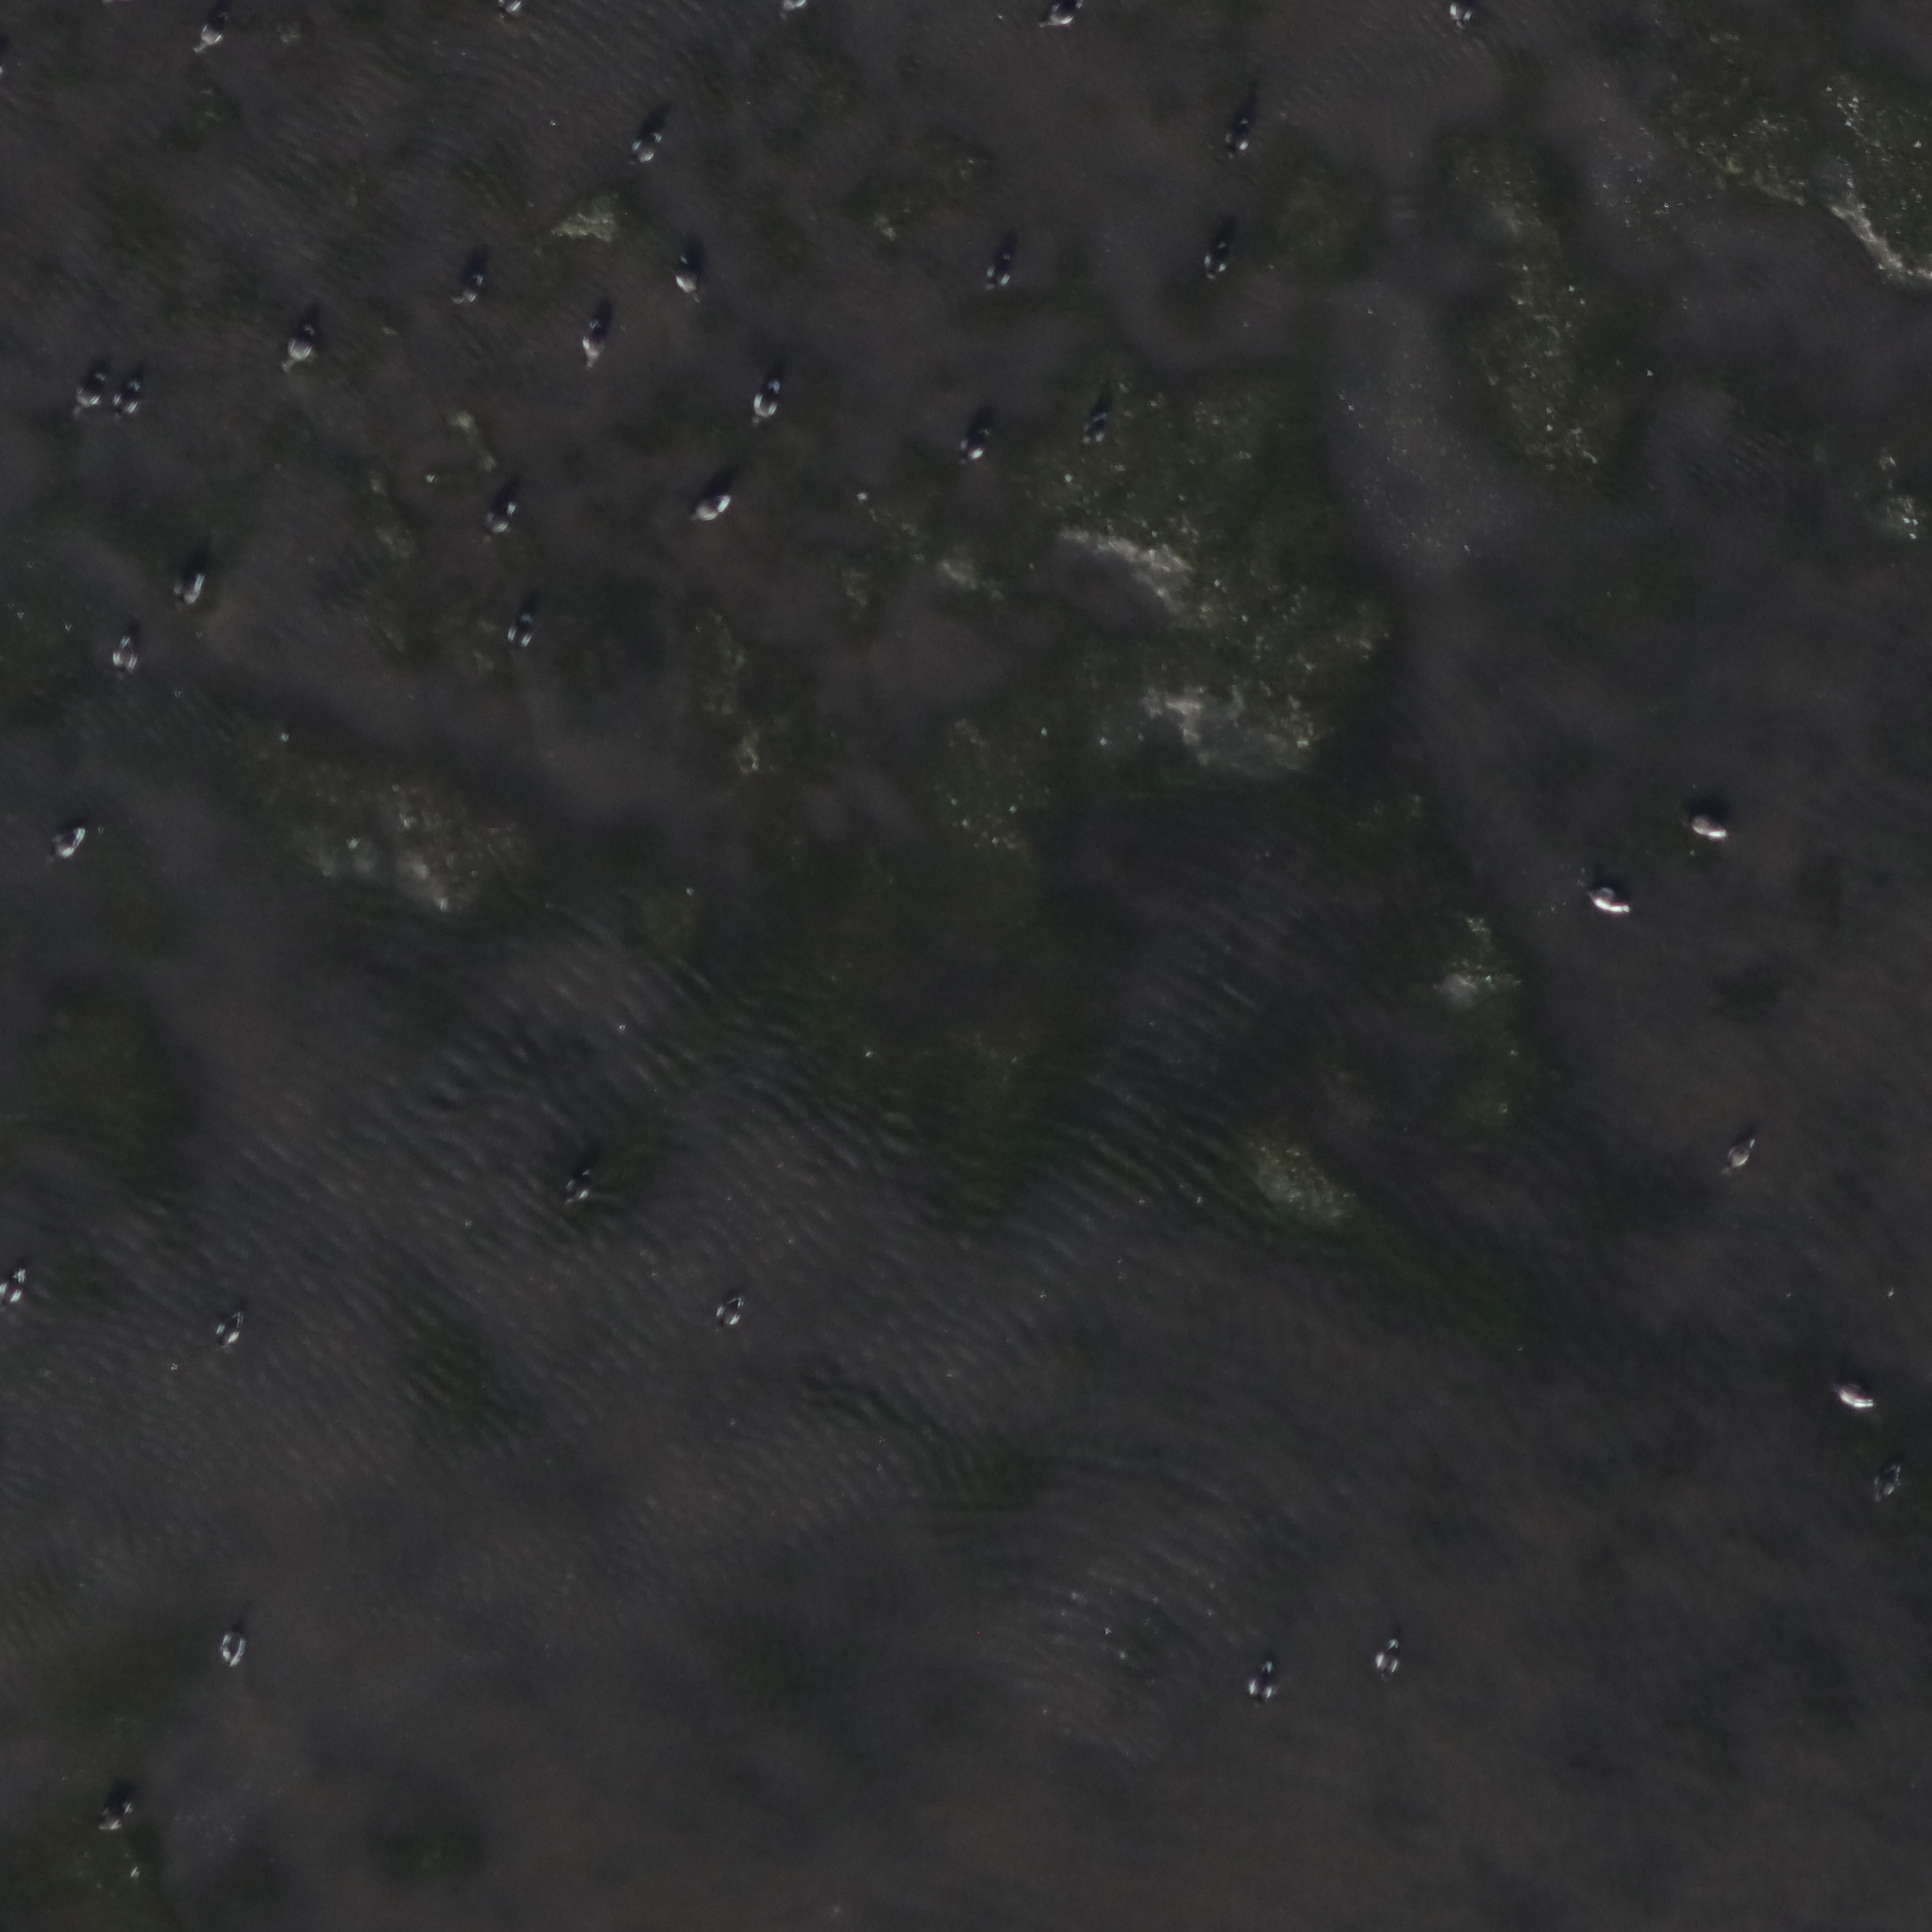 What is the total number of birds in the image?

36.